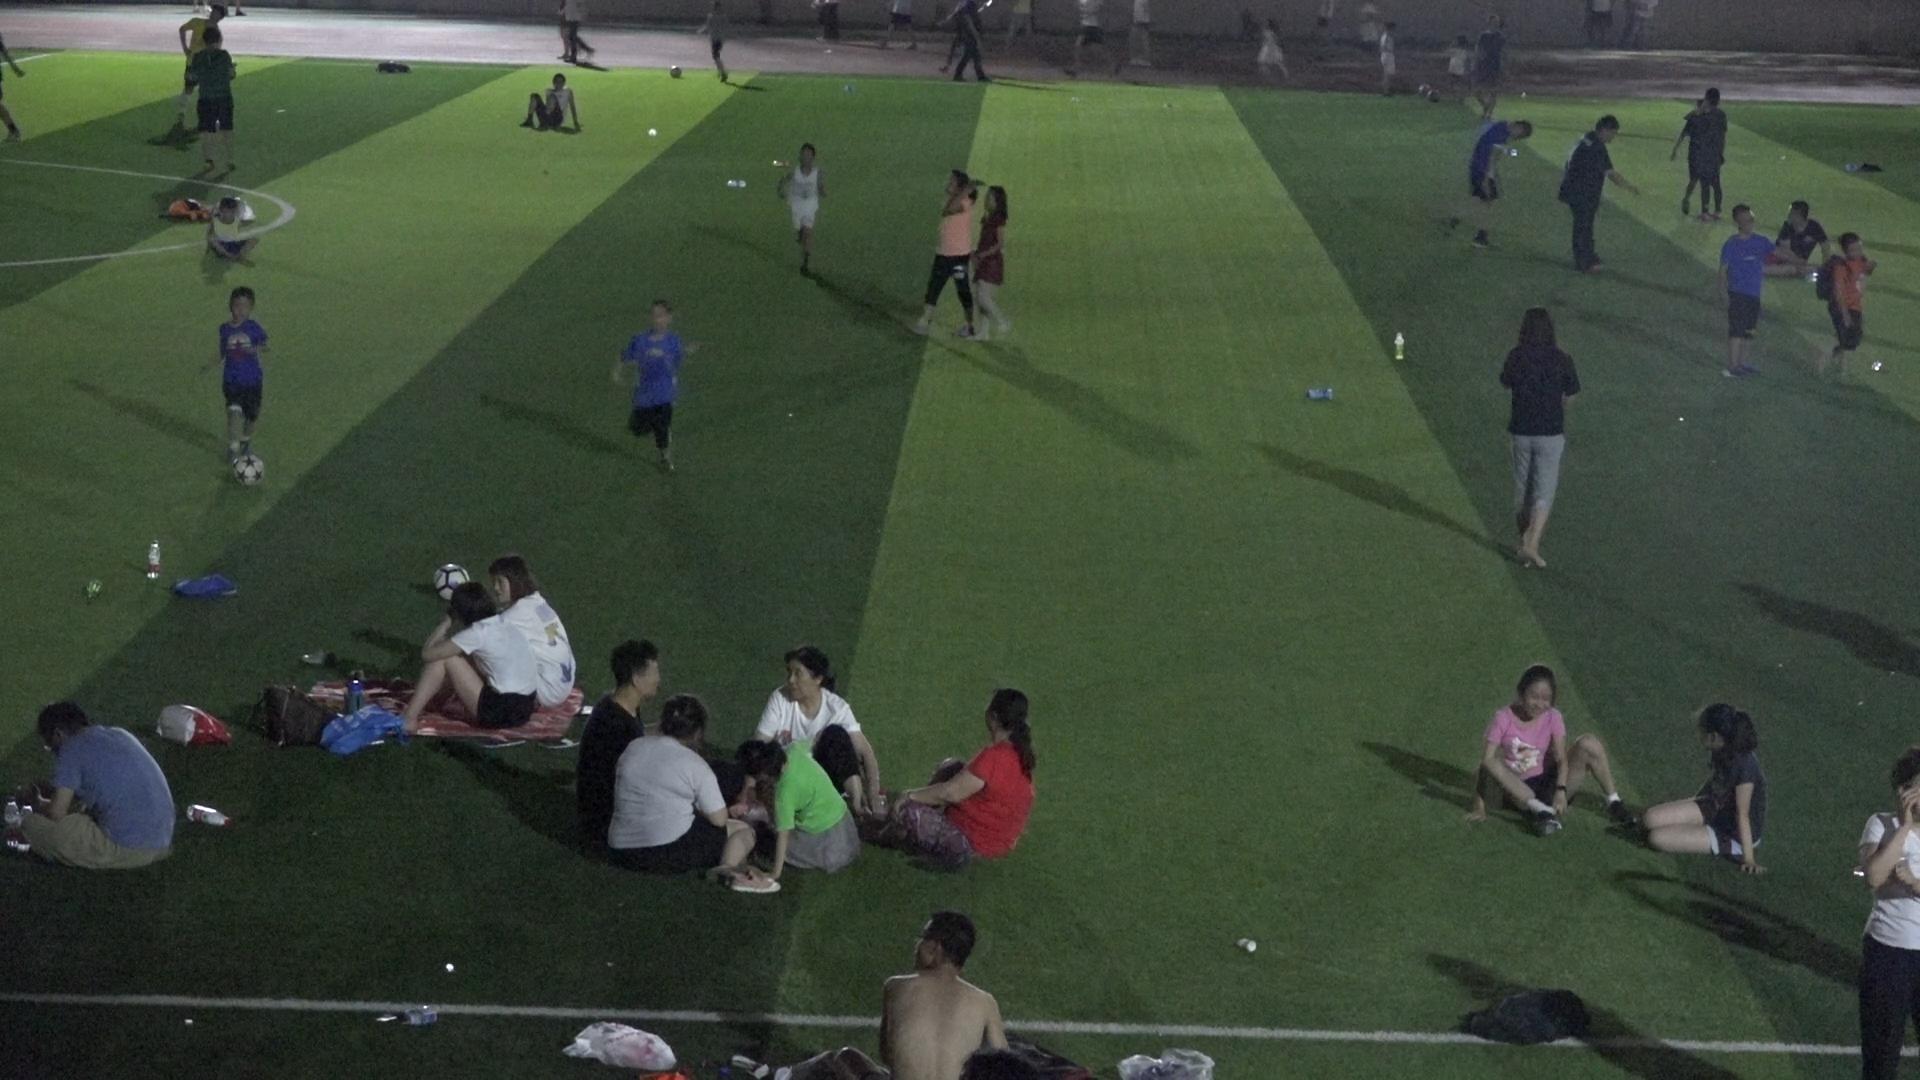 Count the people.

37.